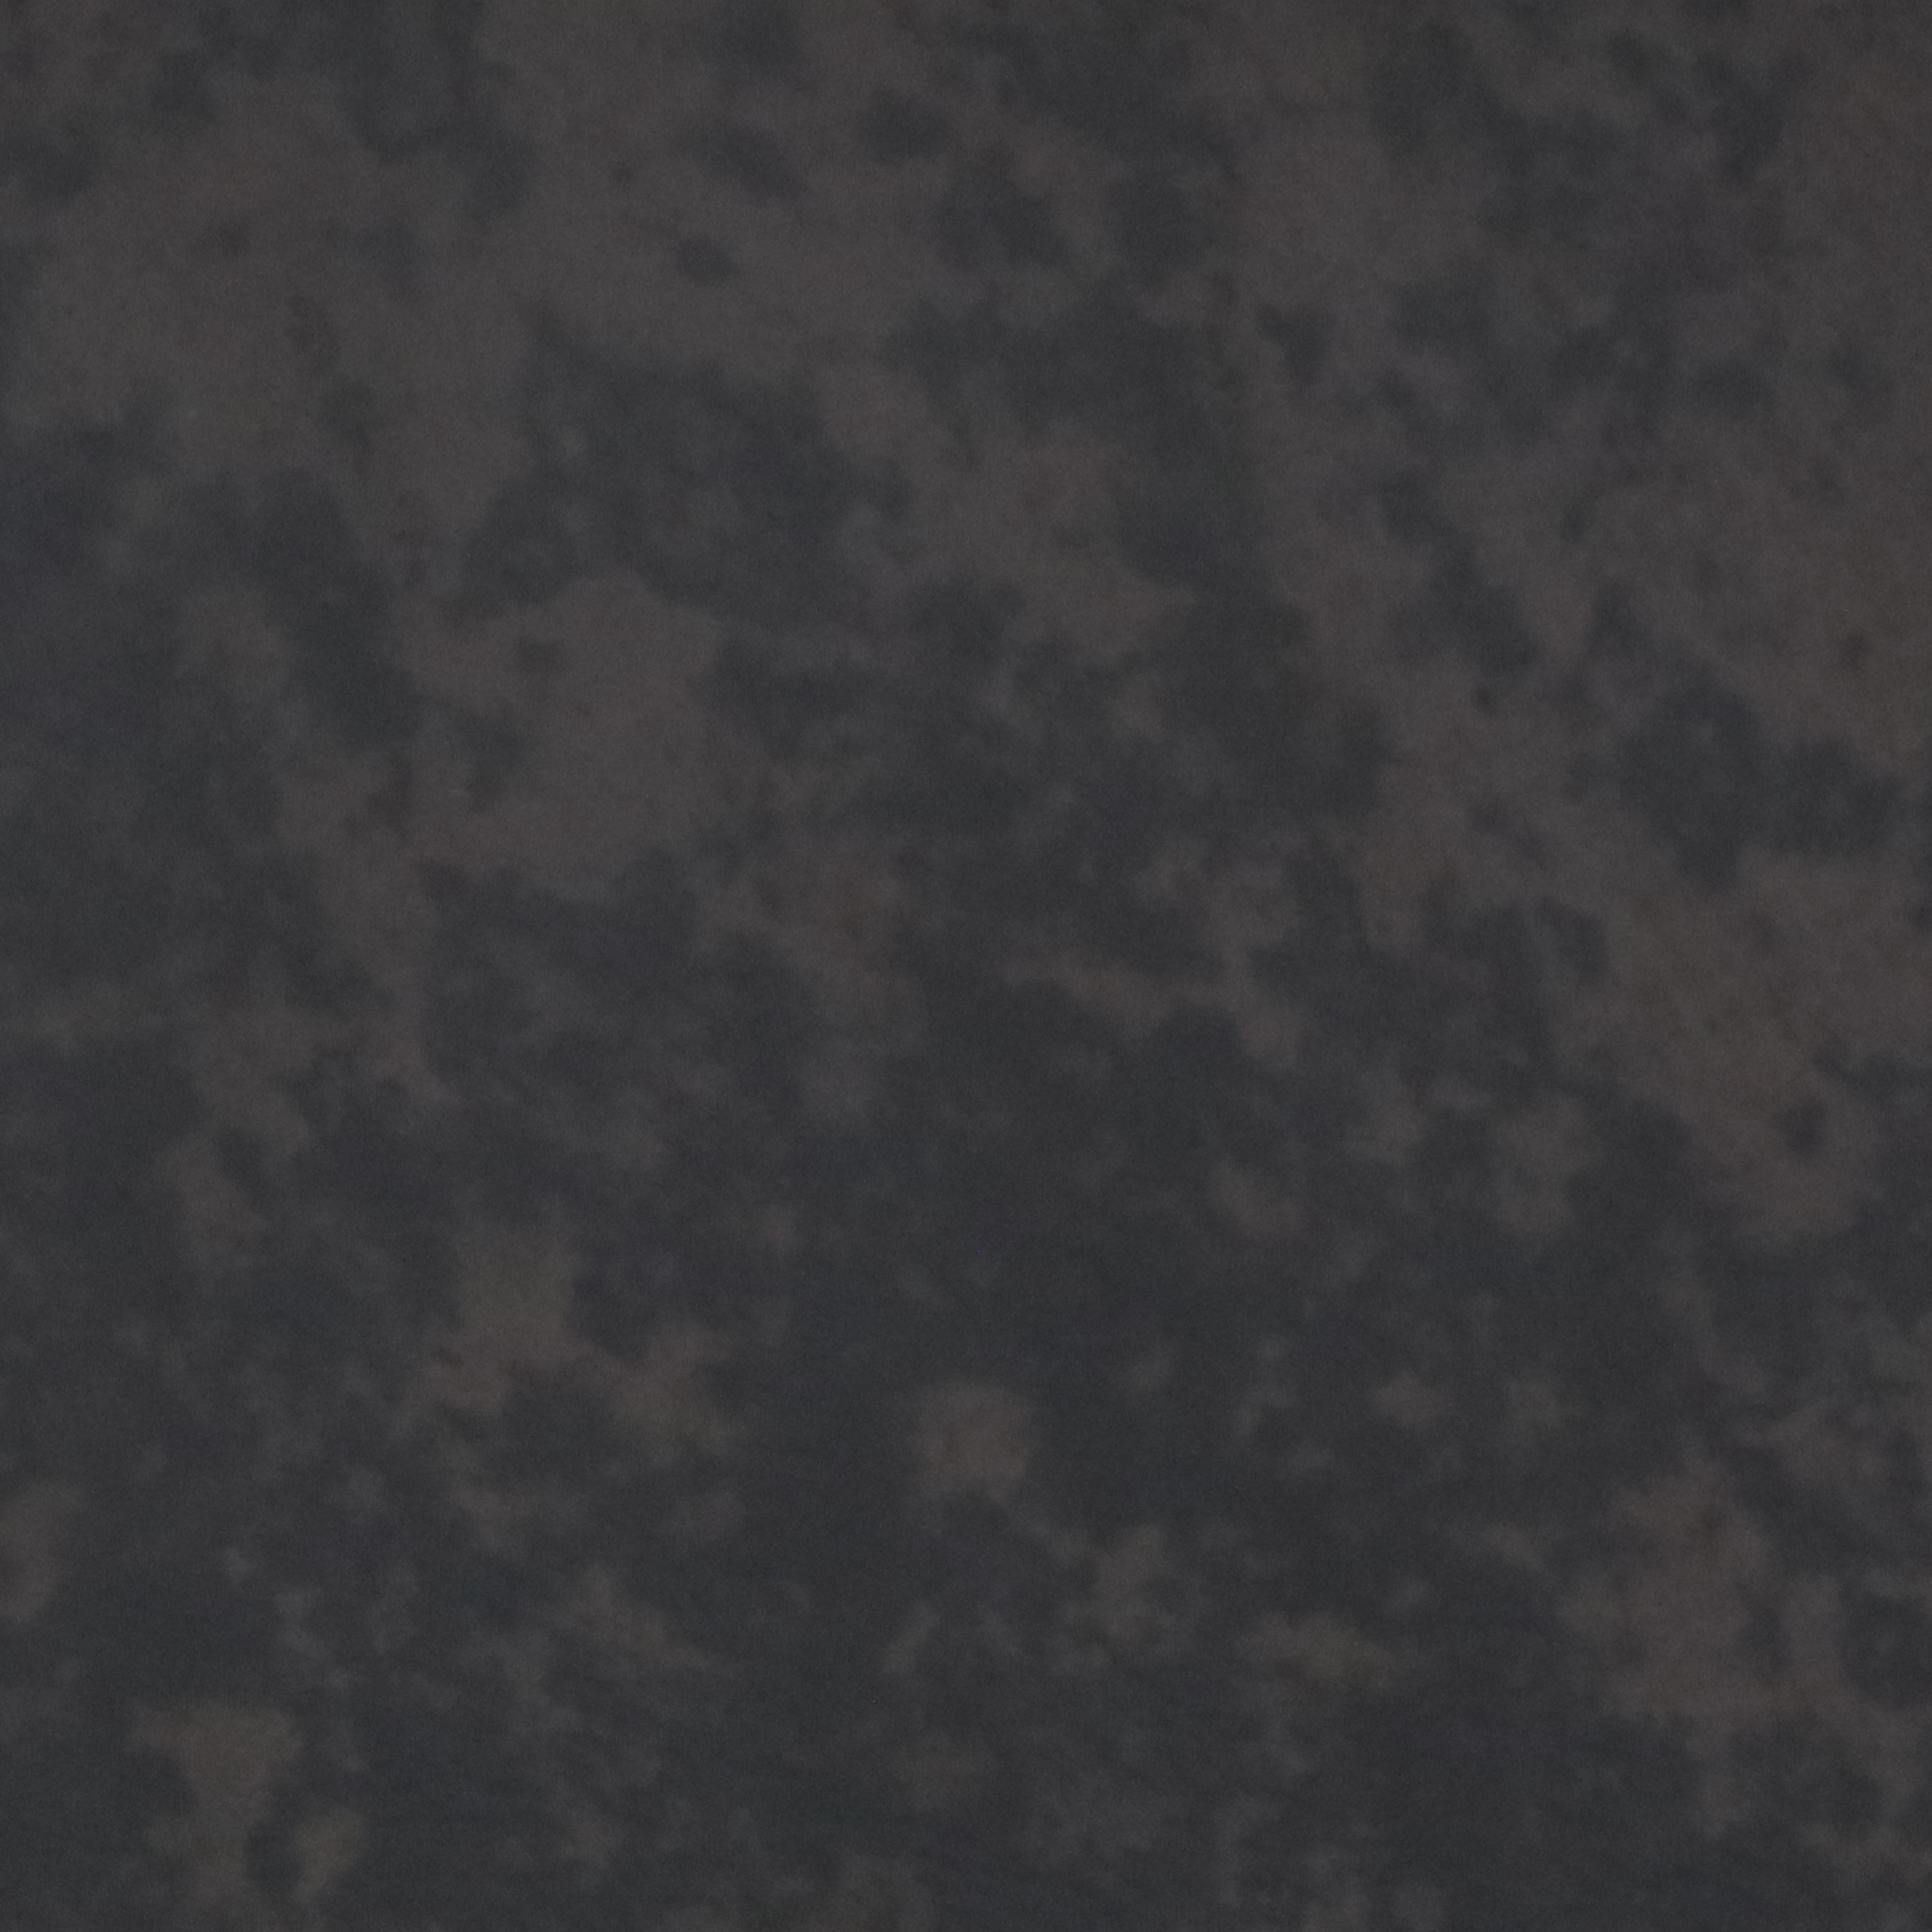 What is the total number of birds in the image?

0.